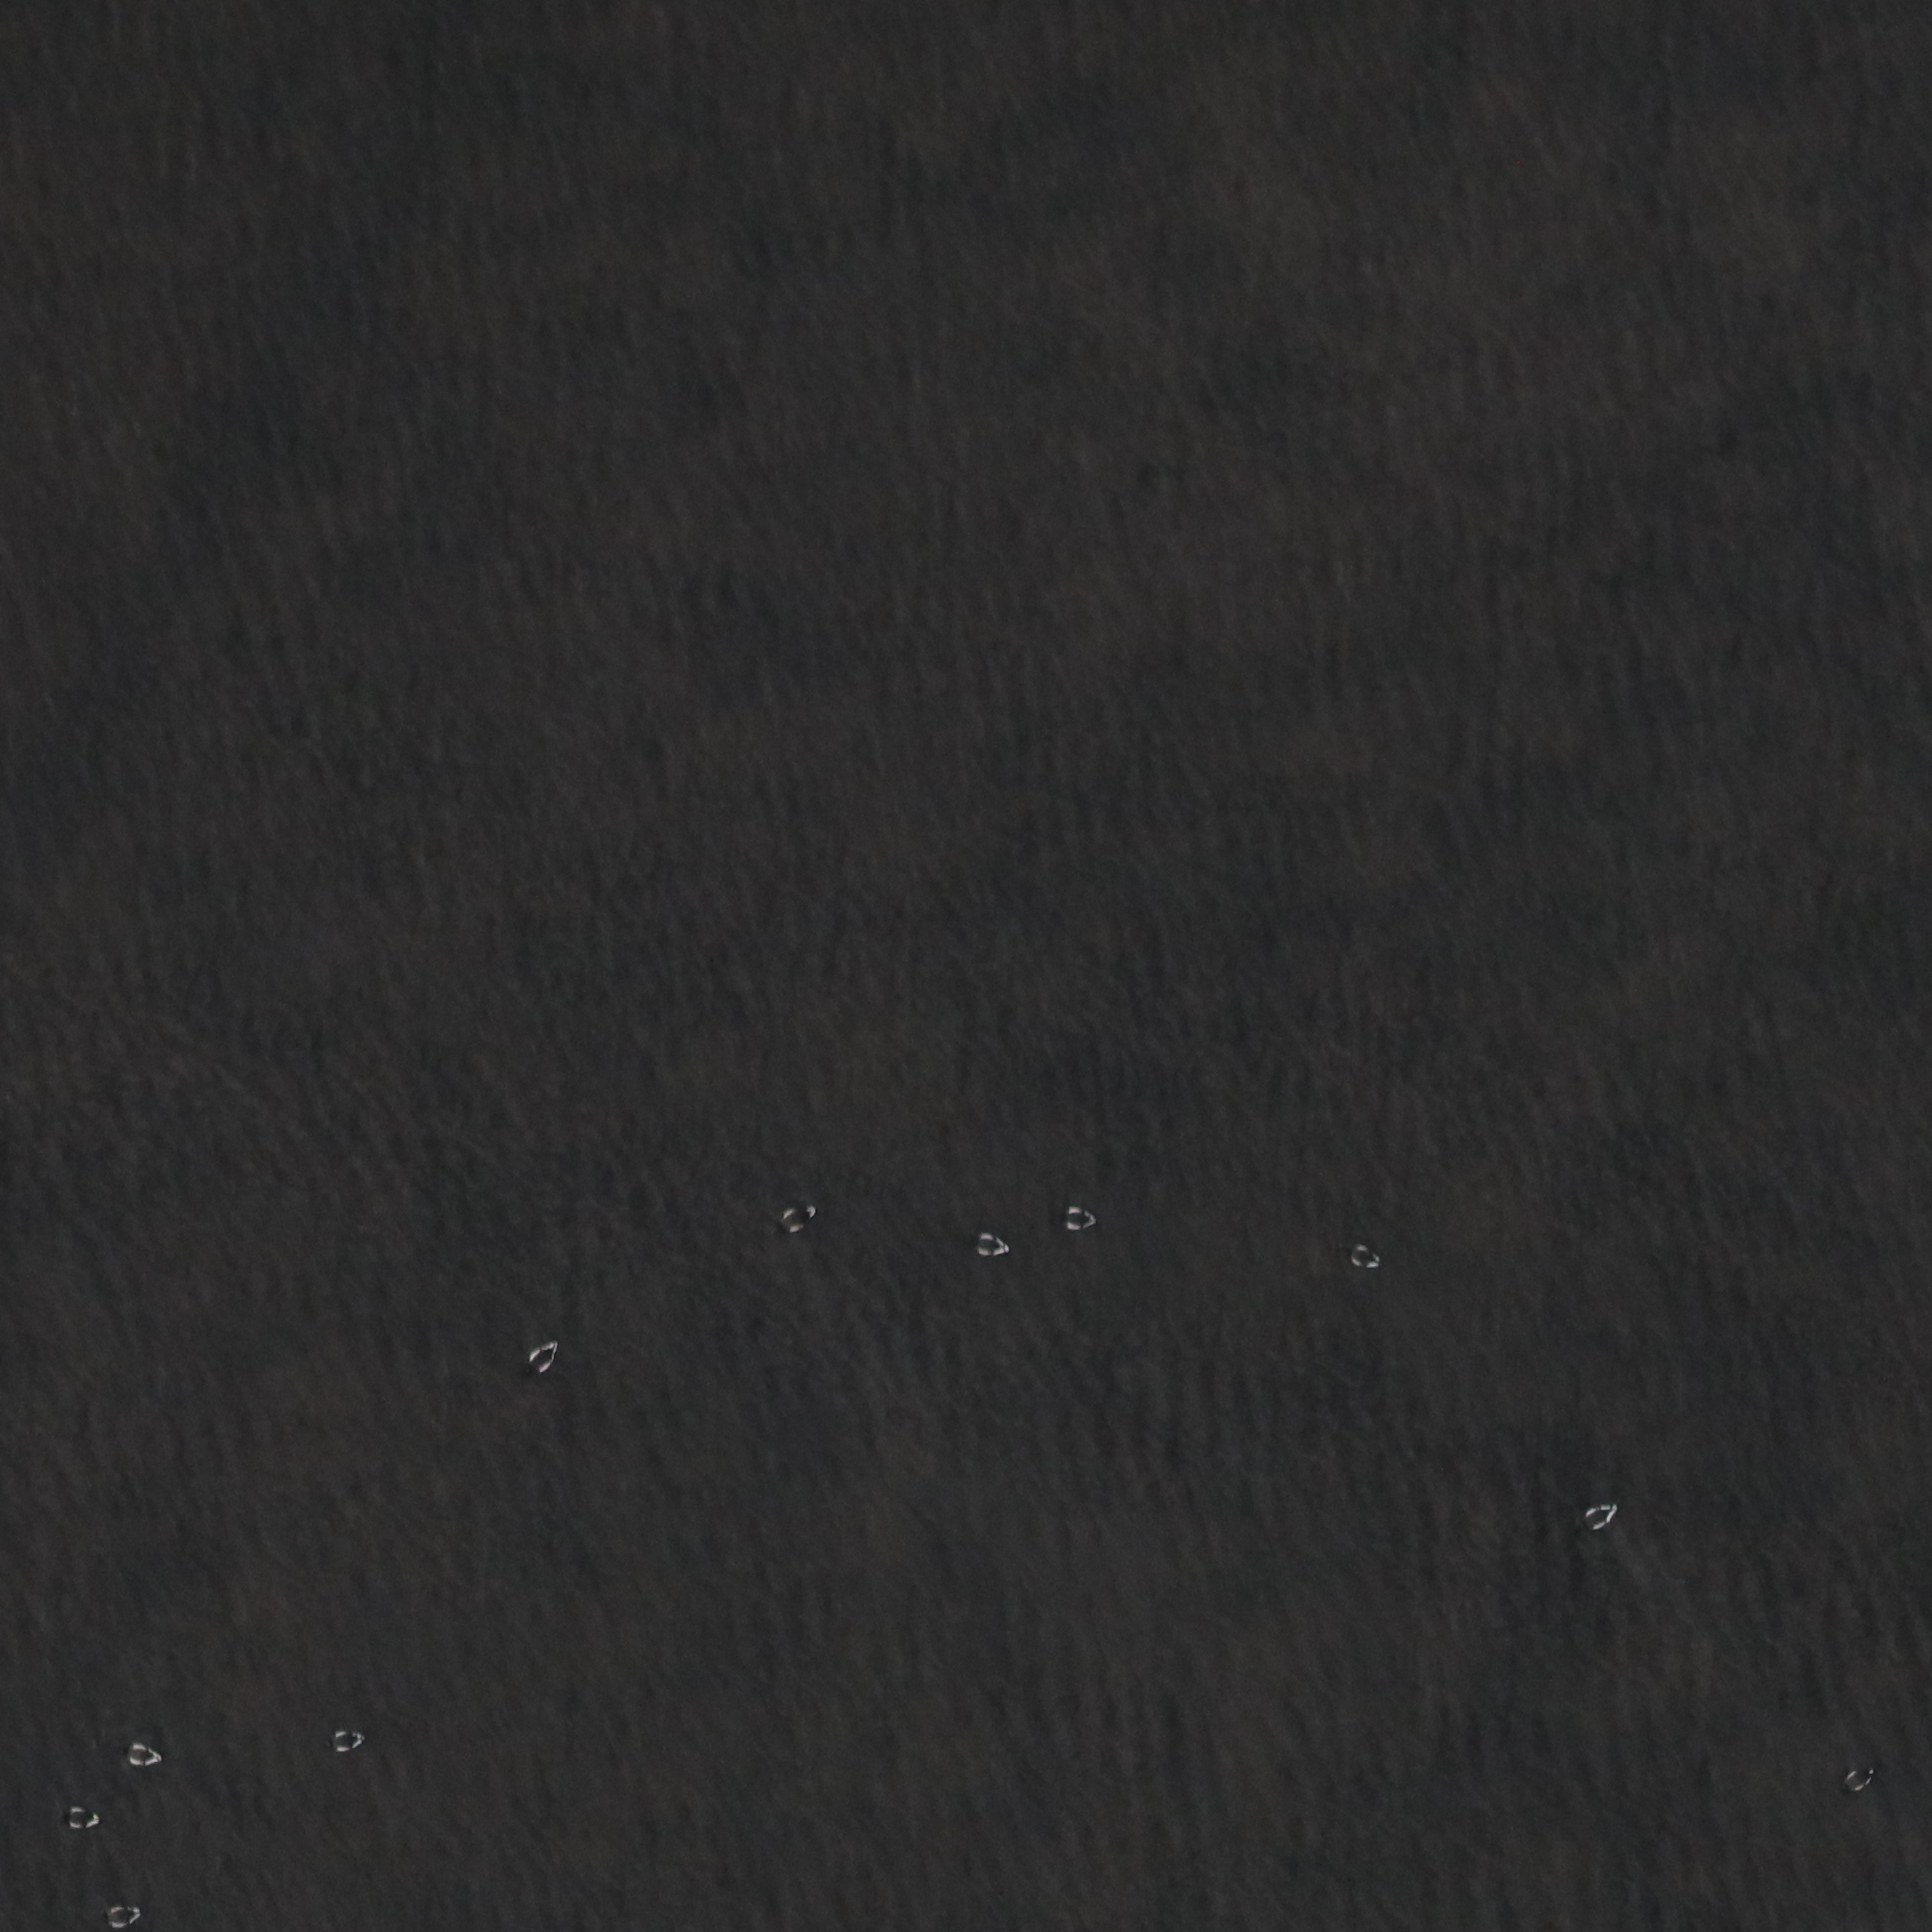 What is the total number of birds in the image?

11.